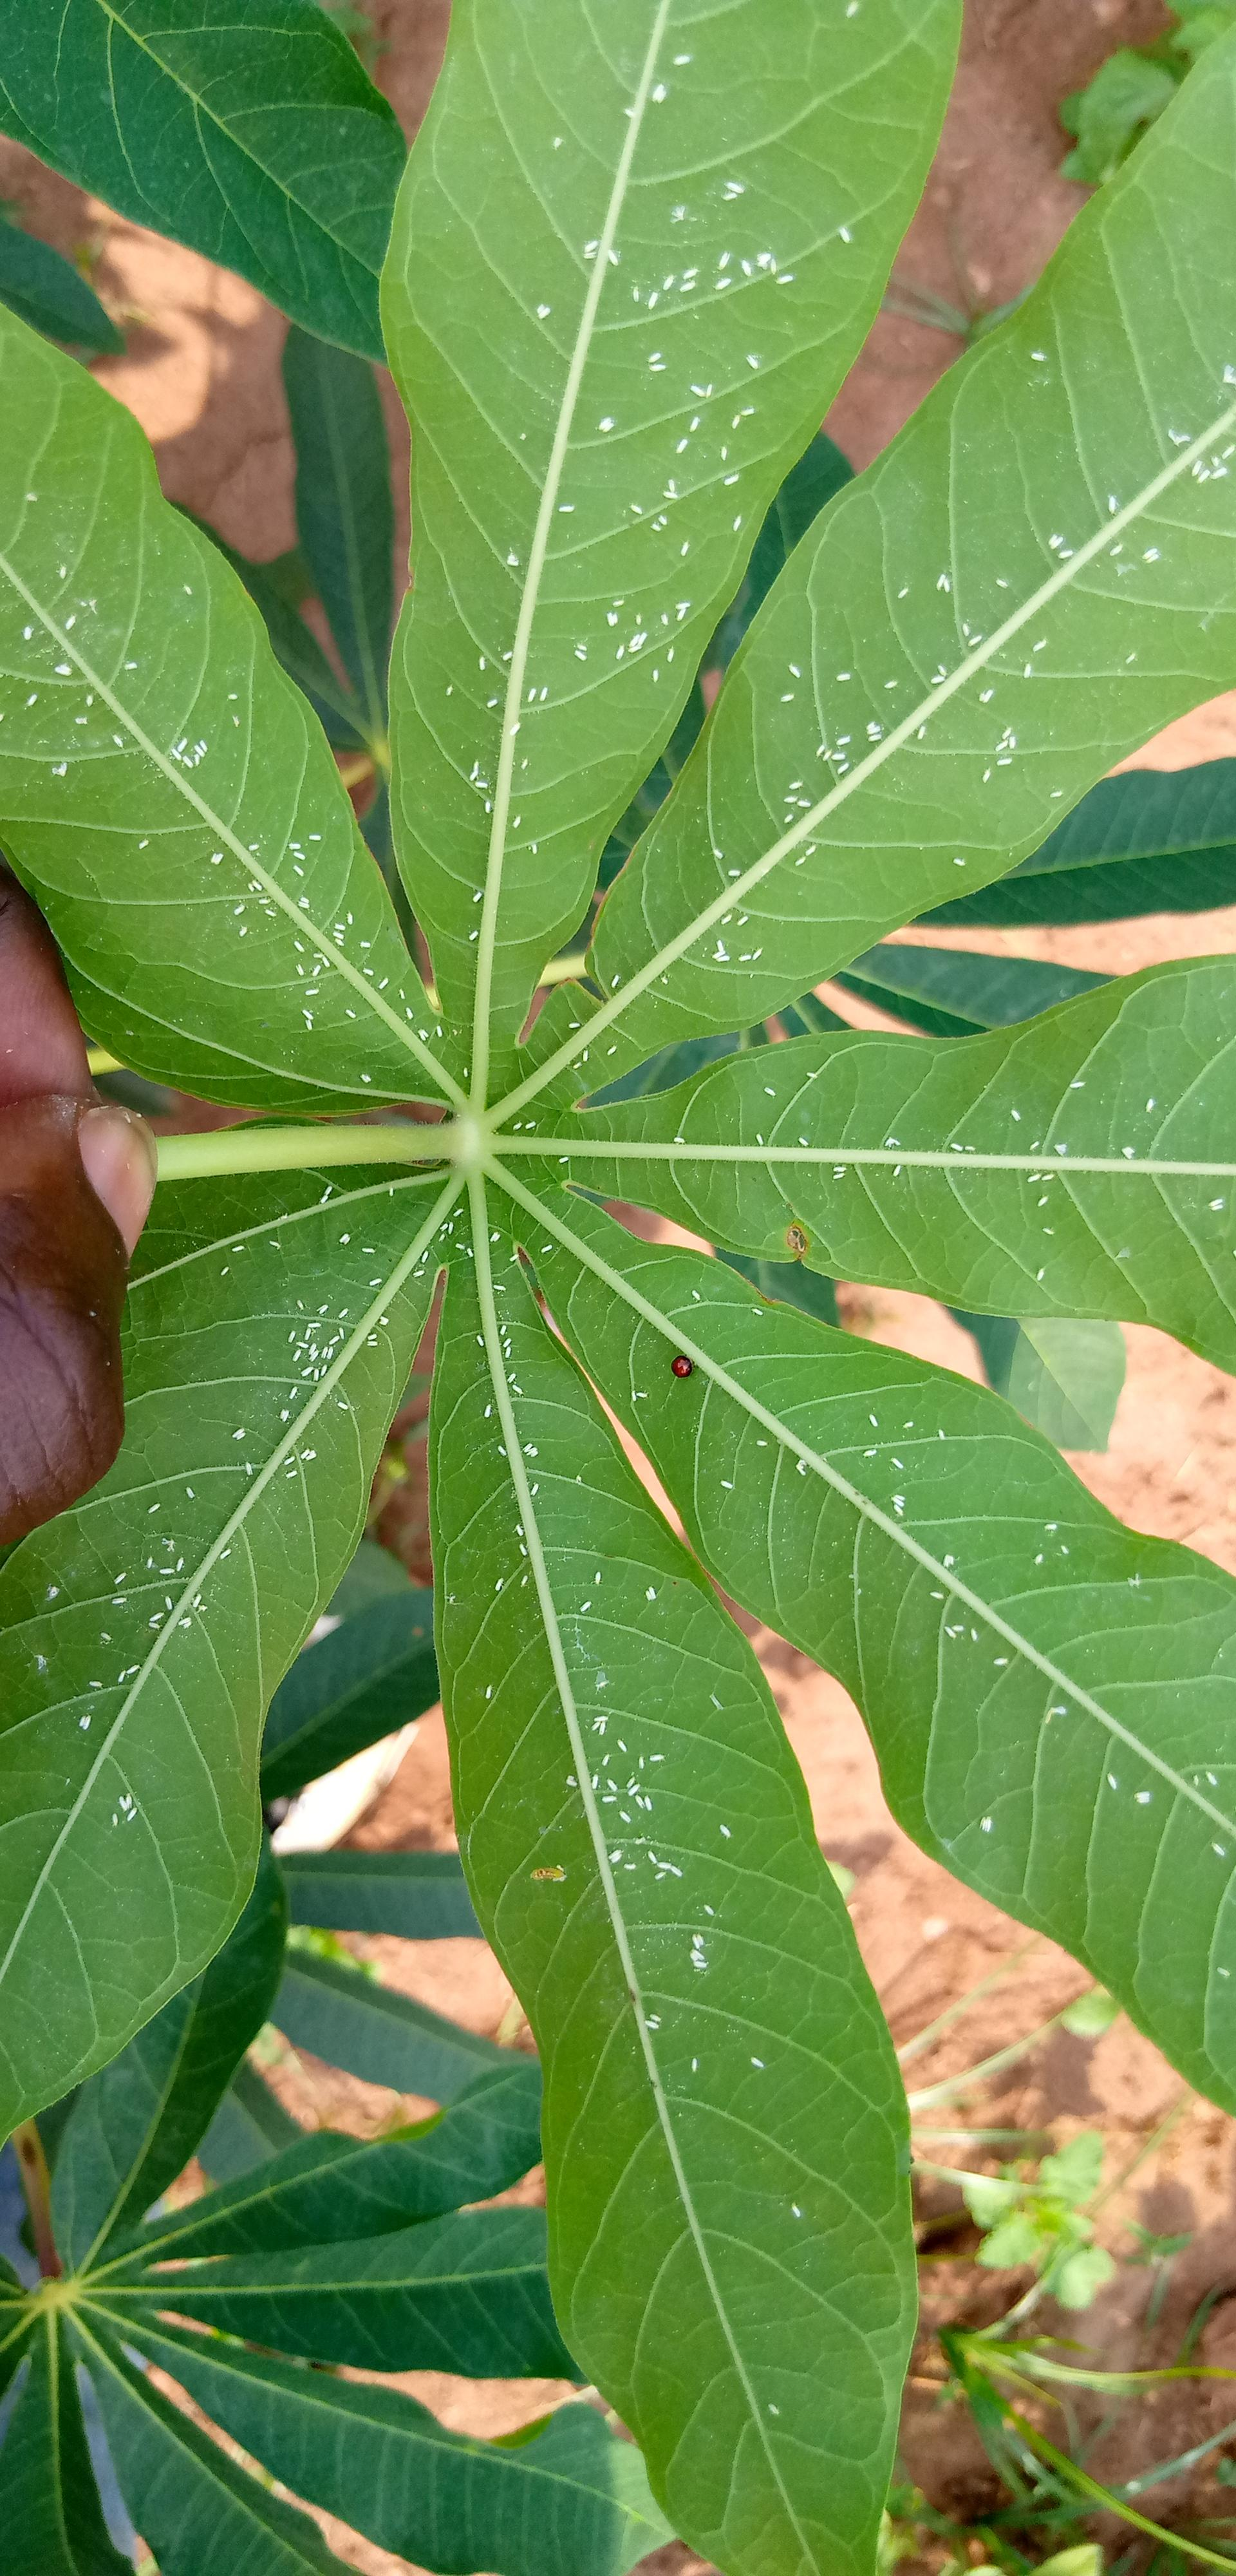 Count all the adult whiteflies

354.